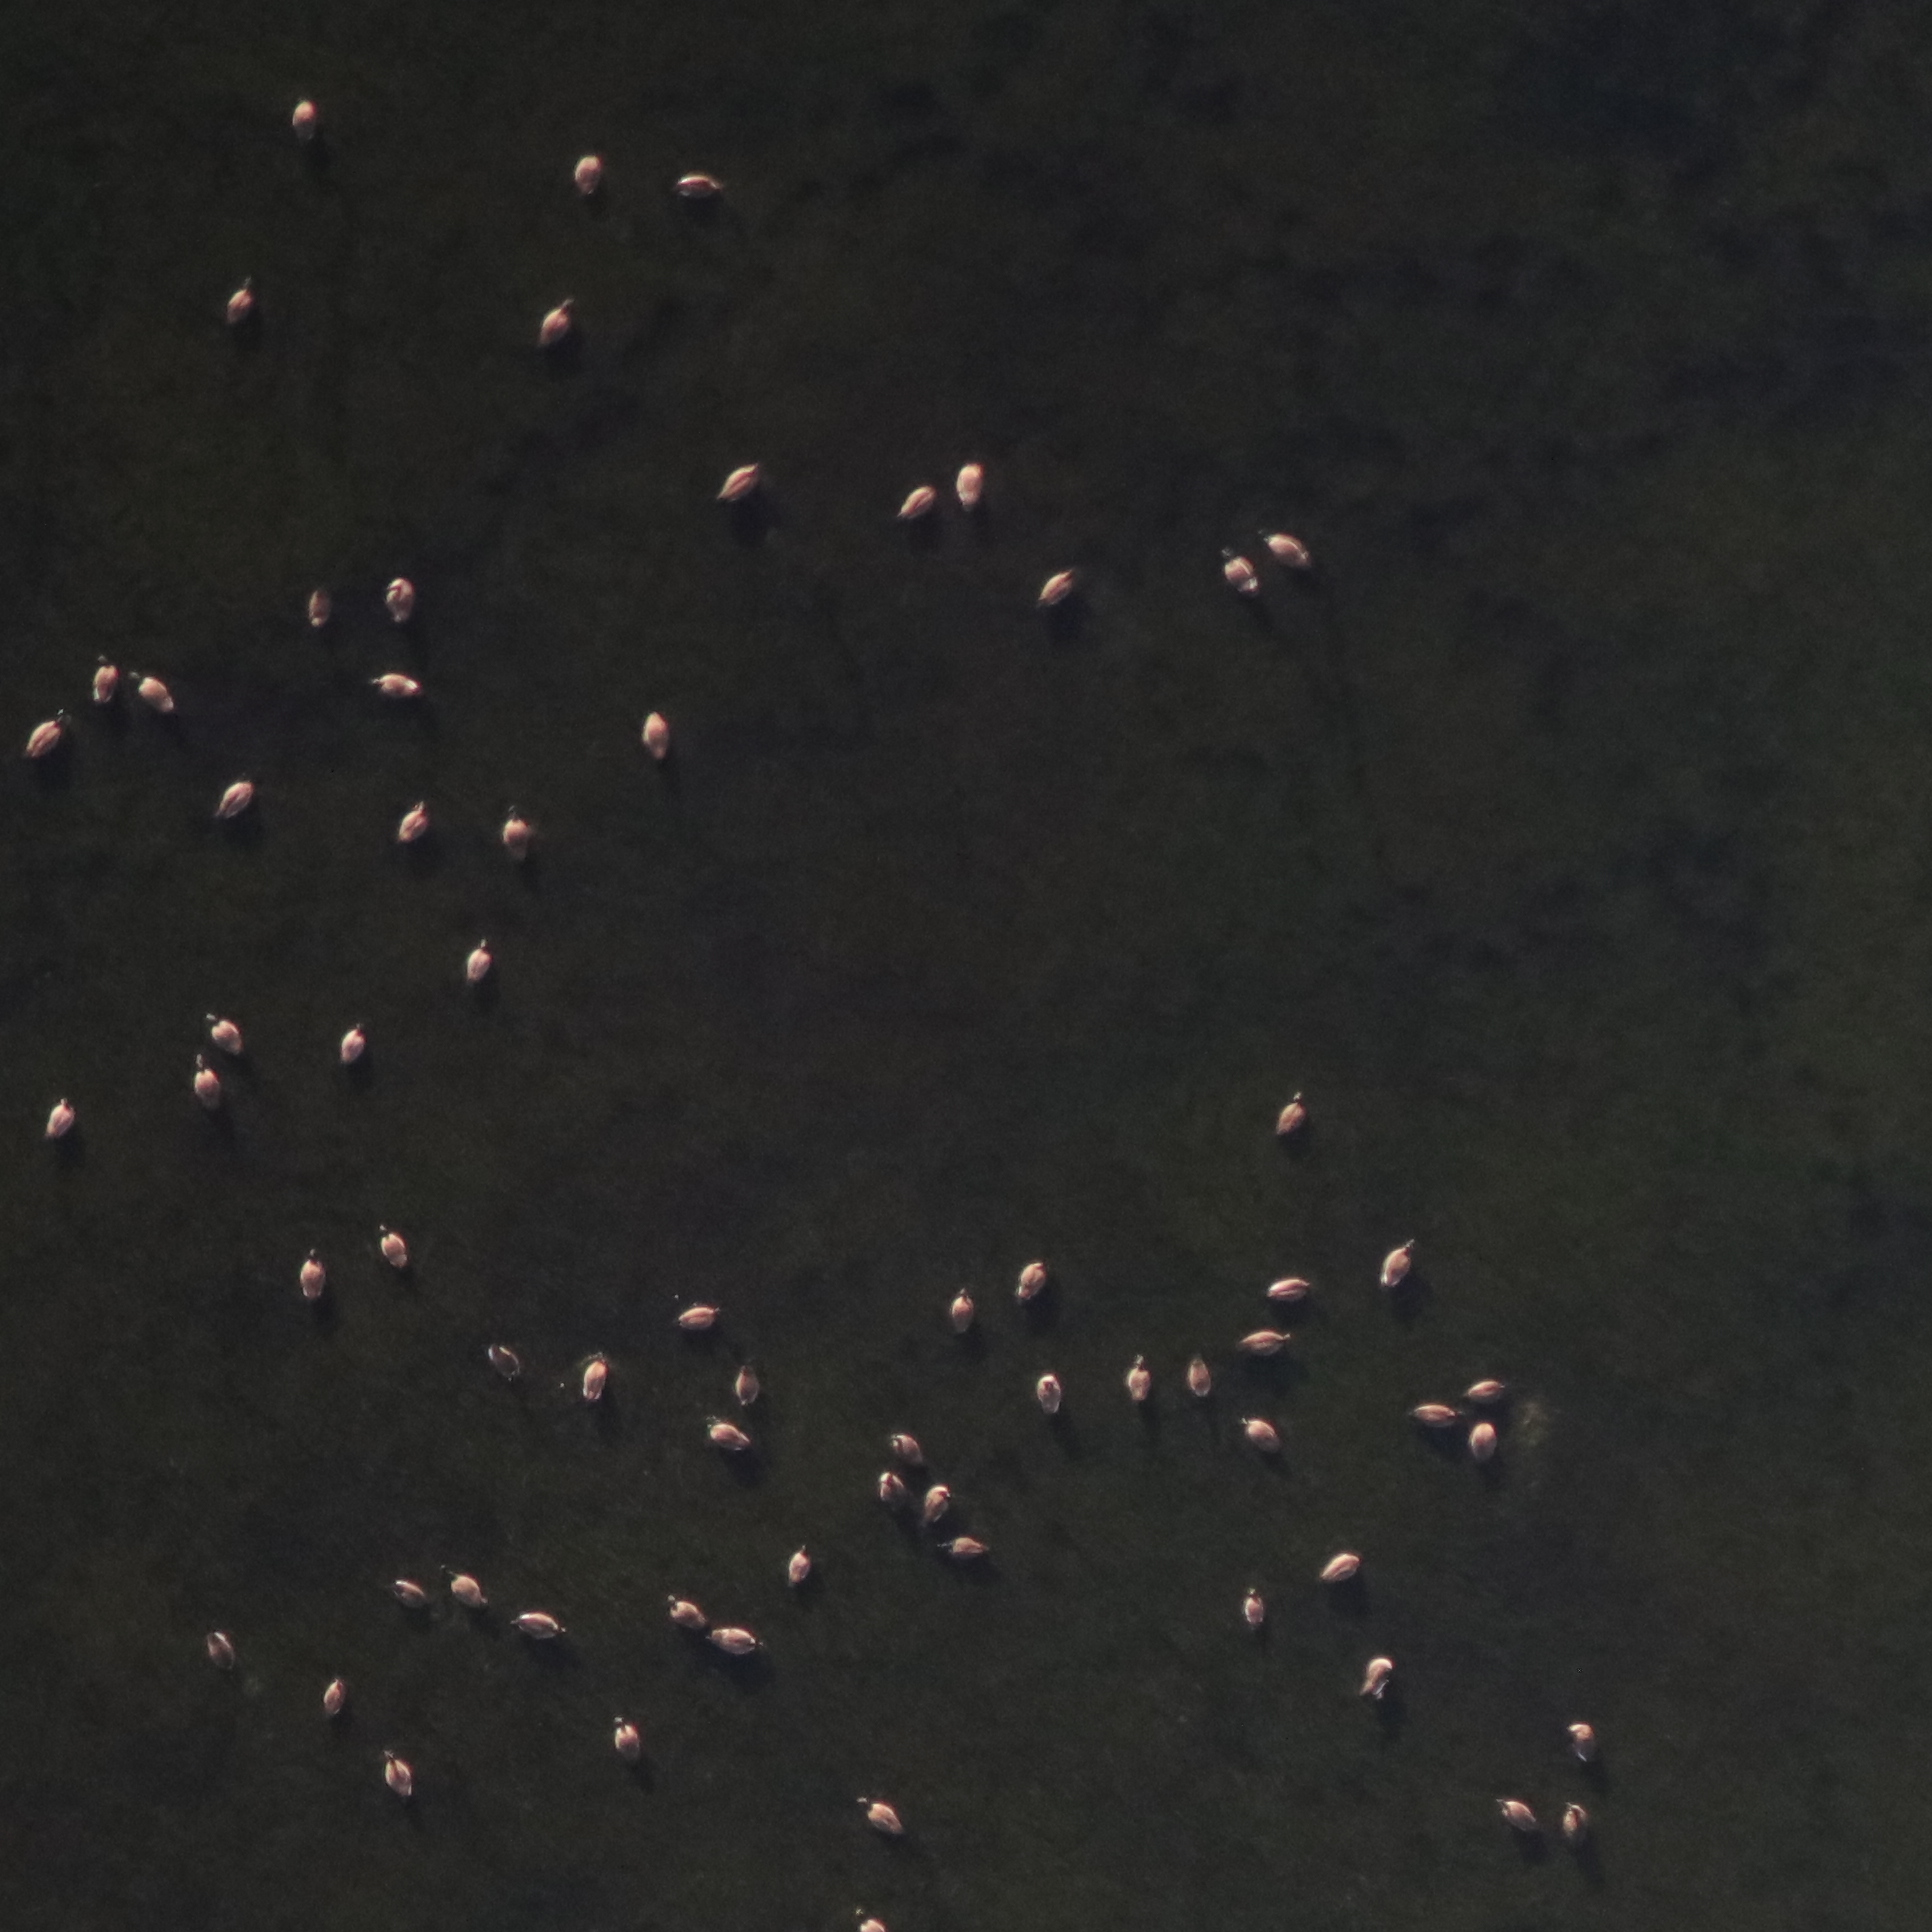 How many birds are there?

67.